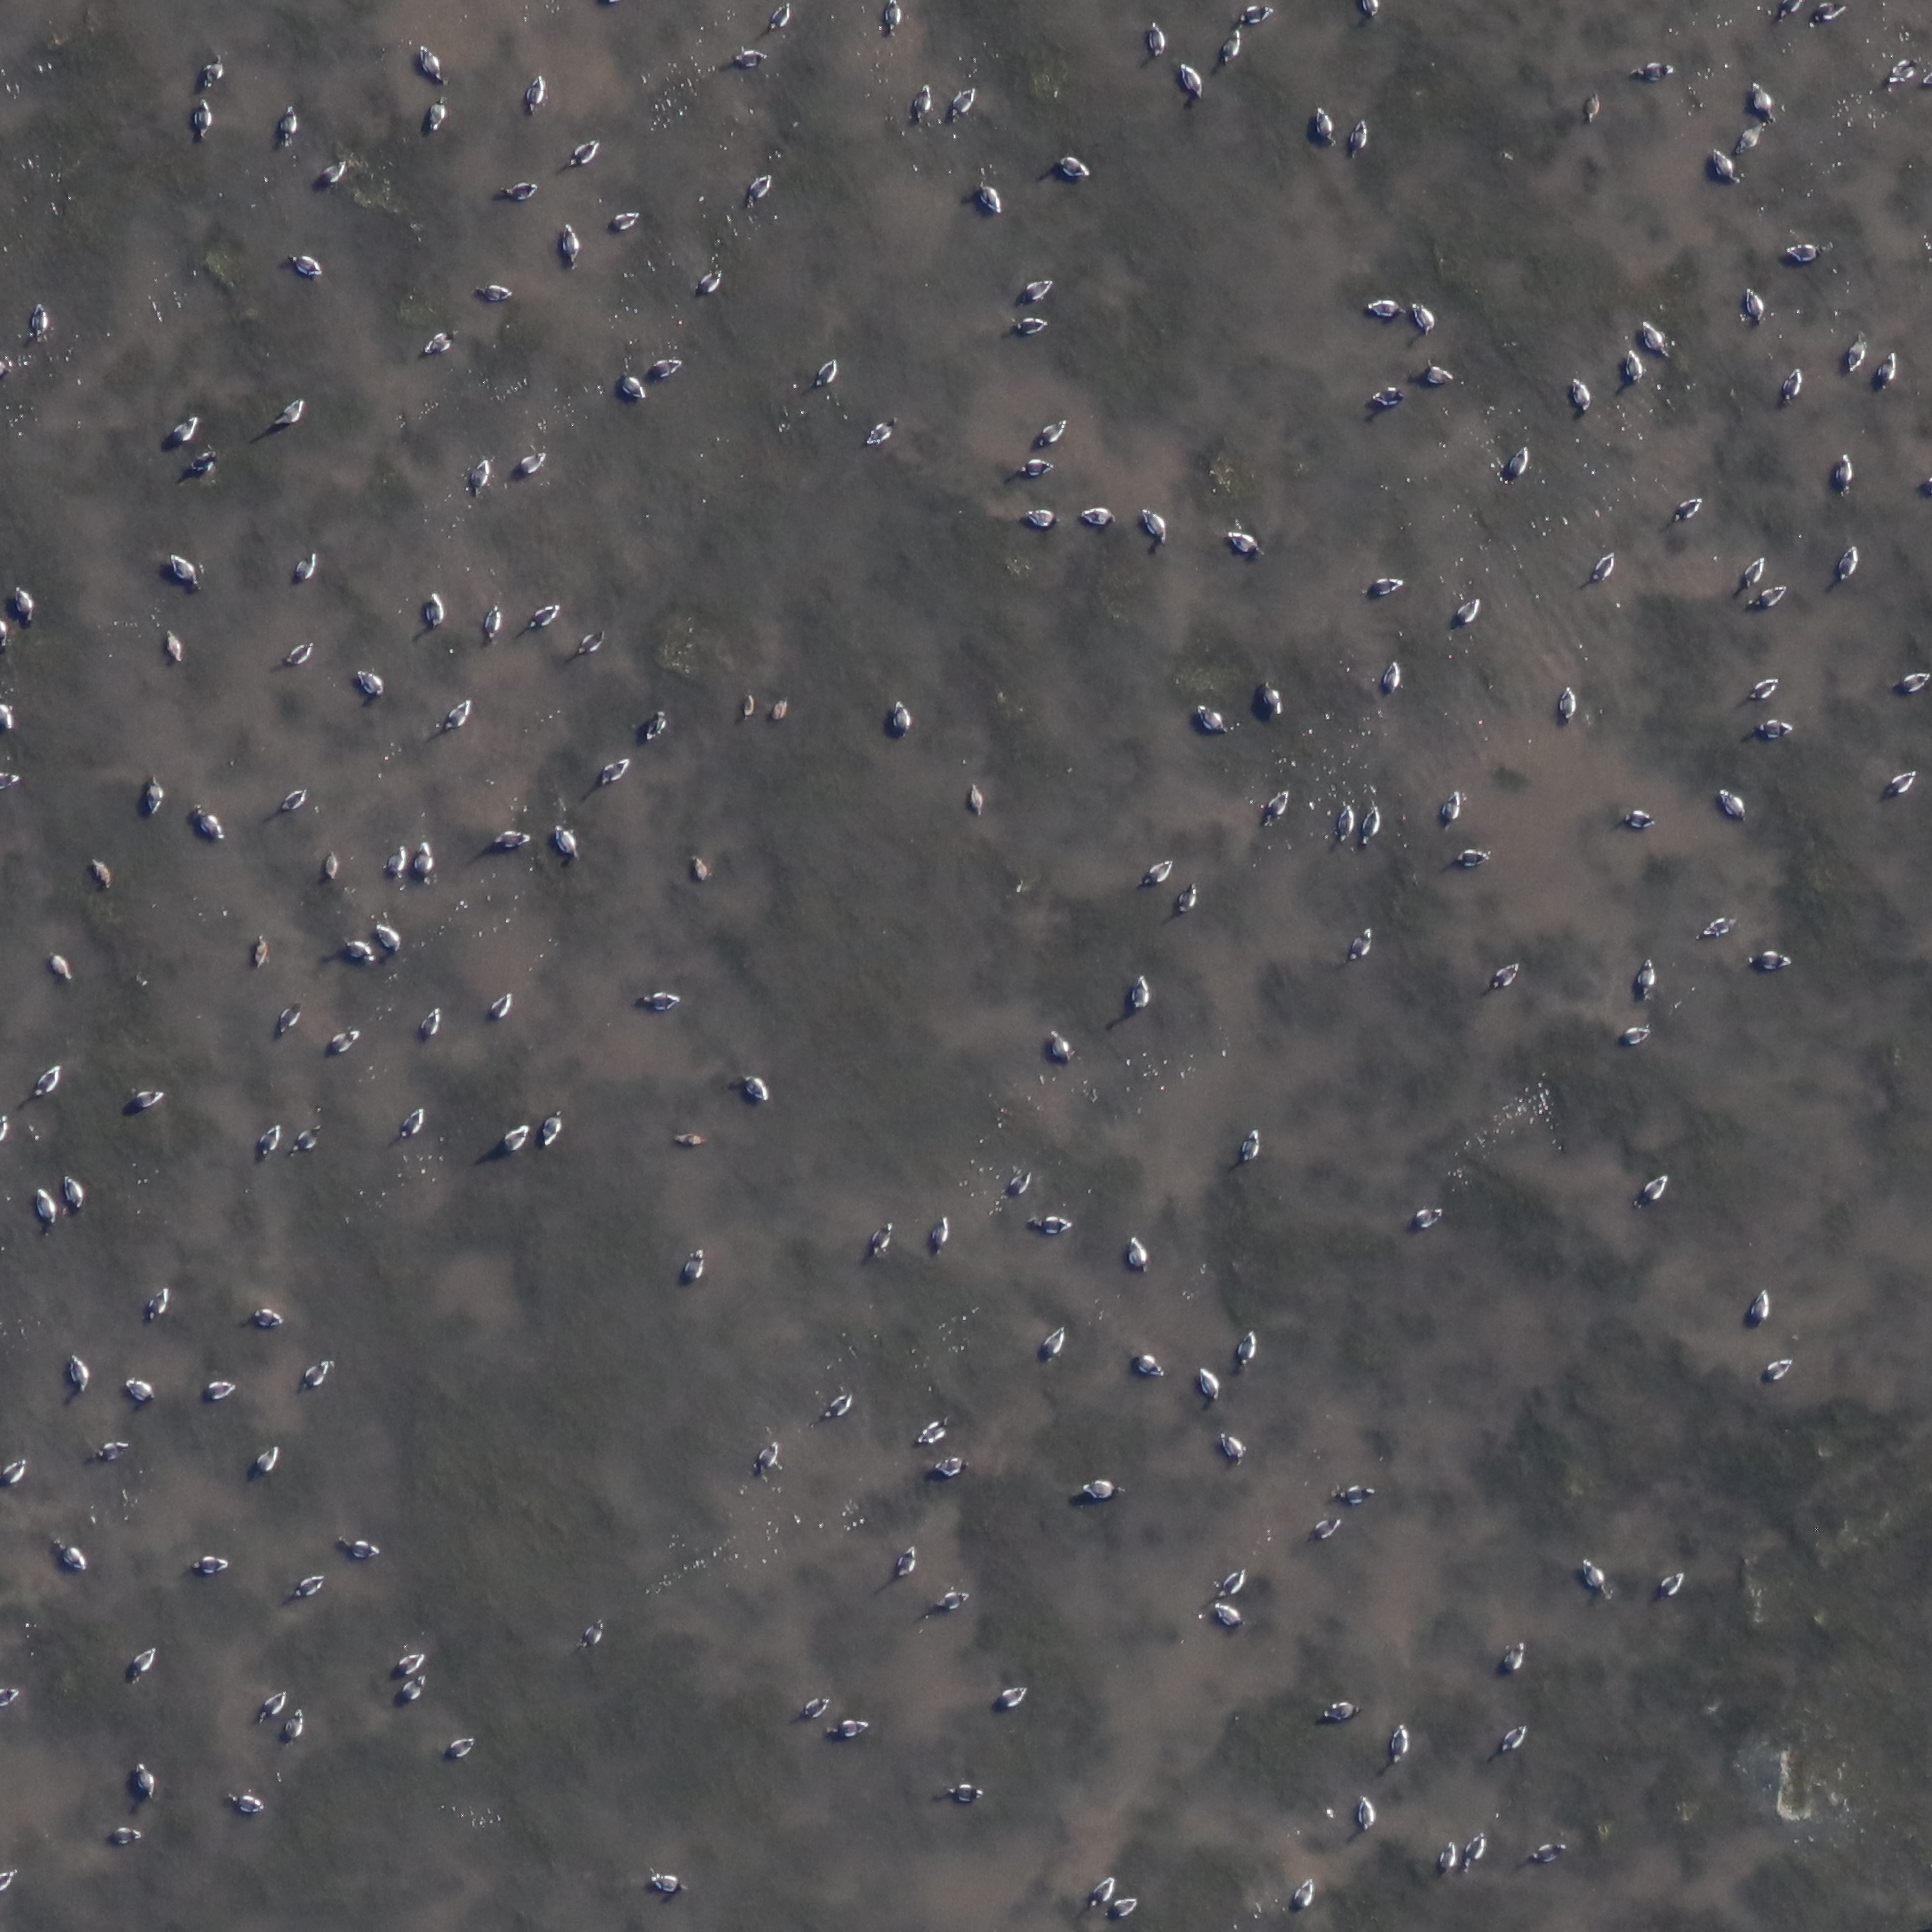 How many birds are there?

221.